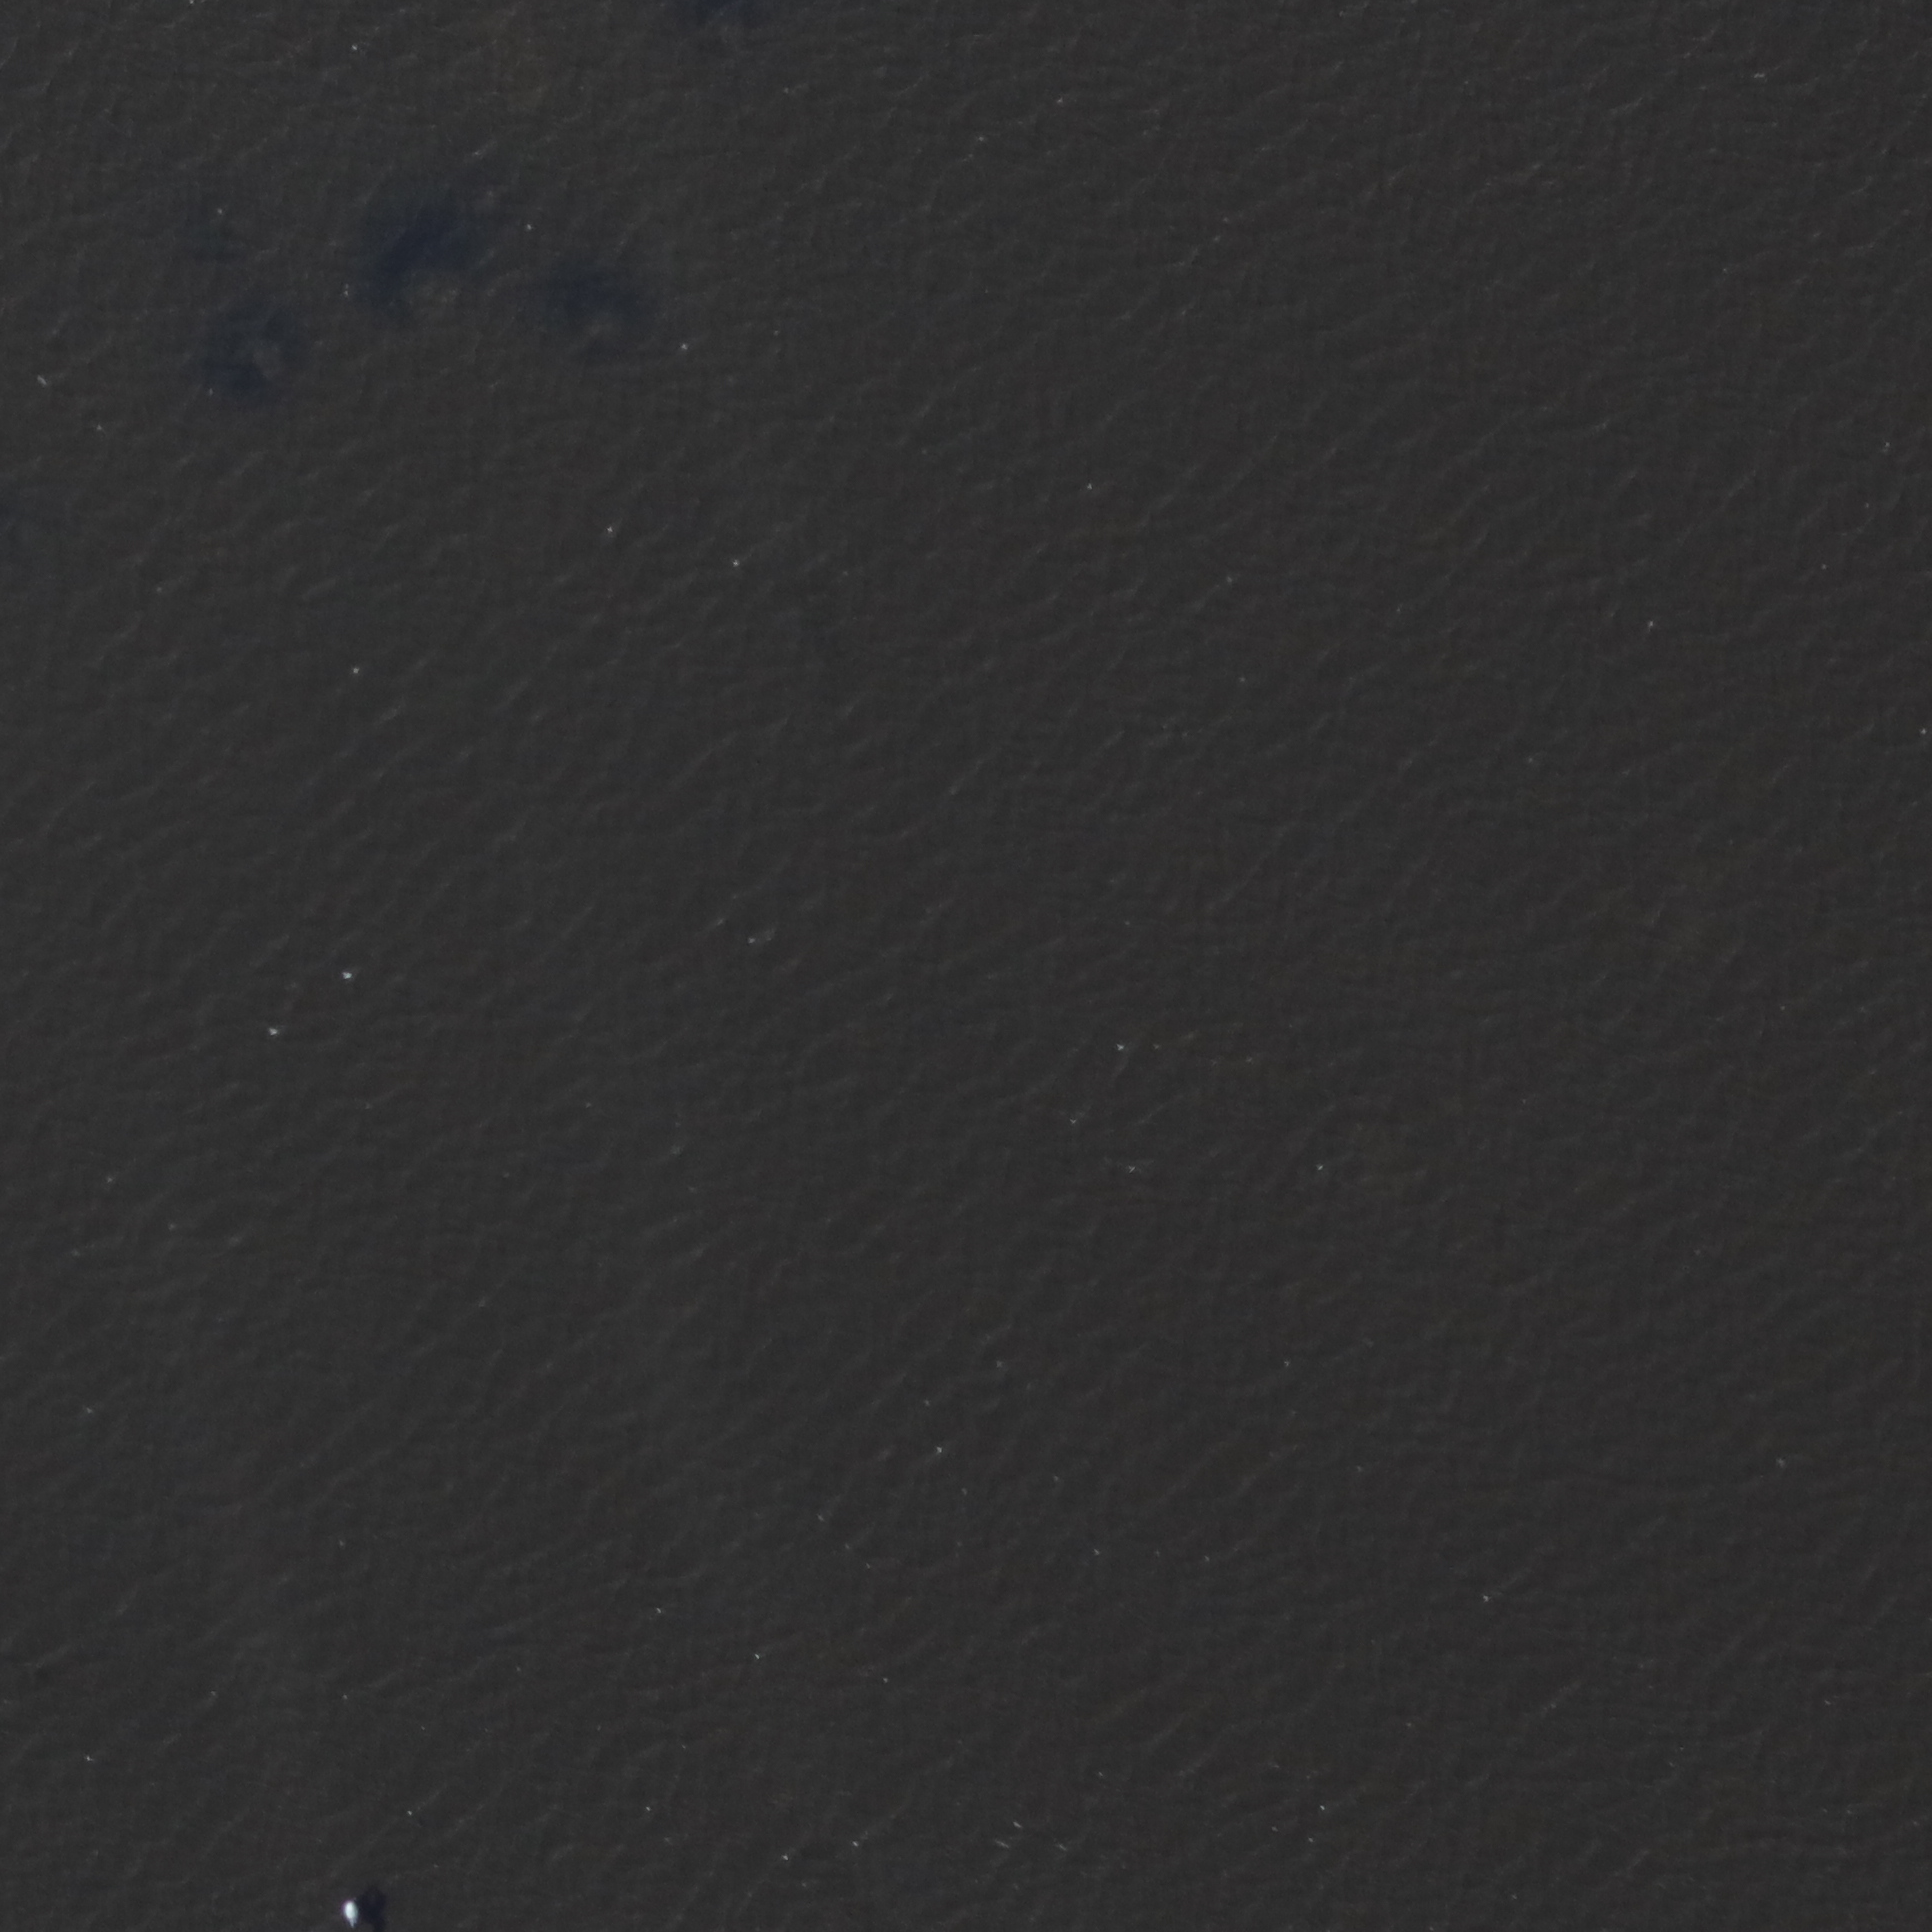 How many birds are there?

1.